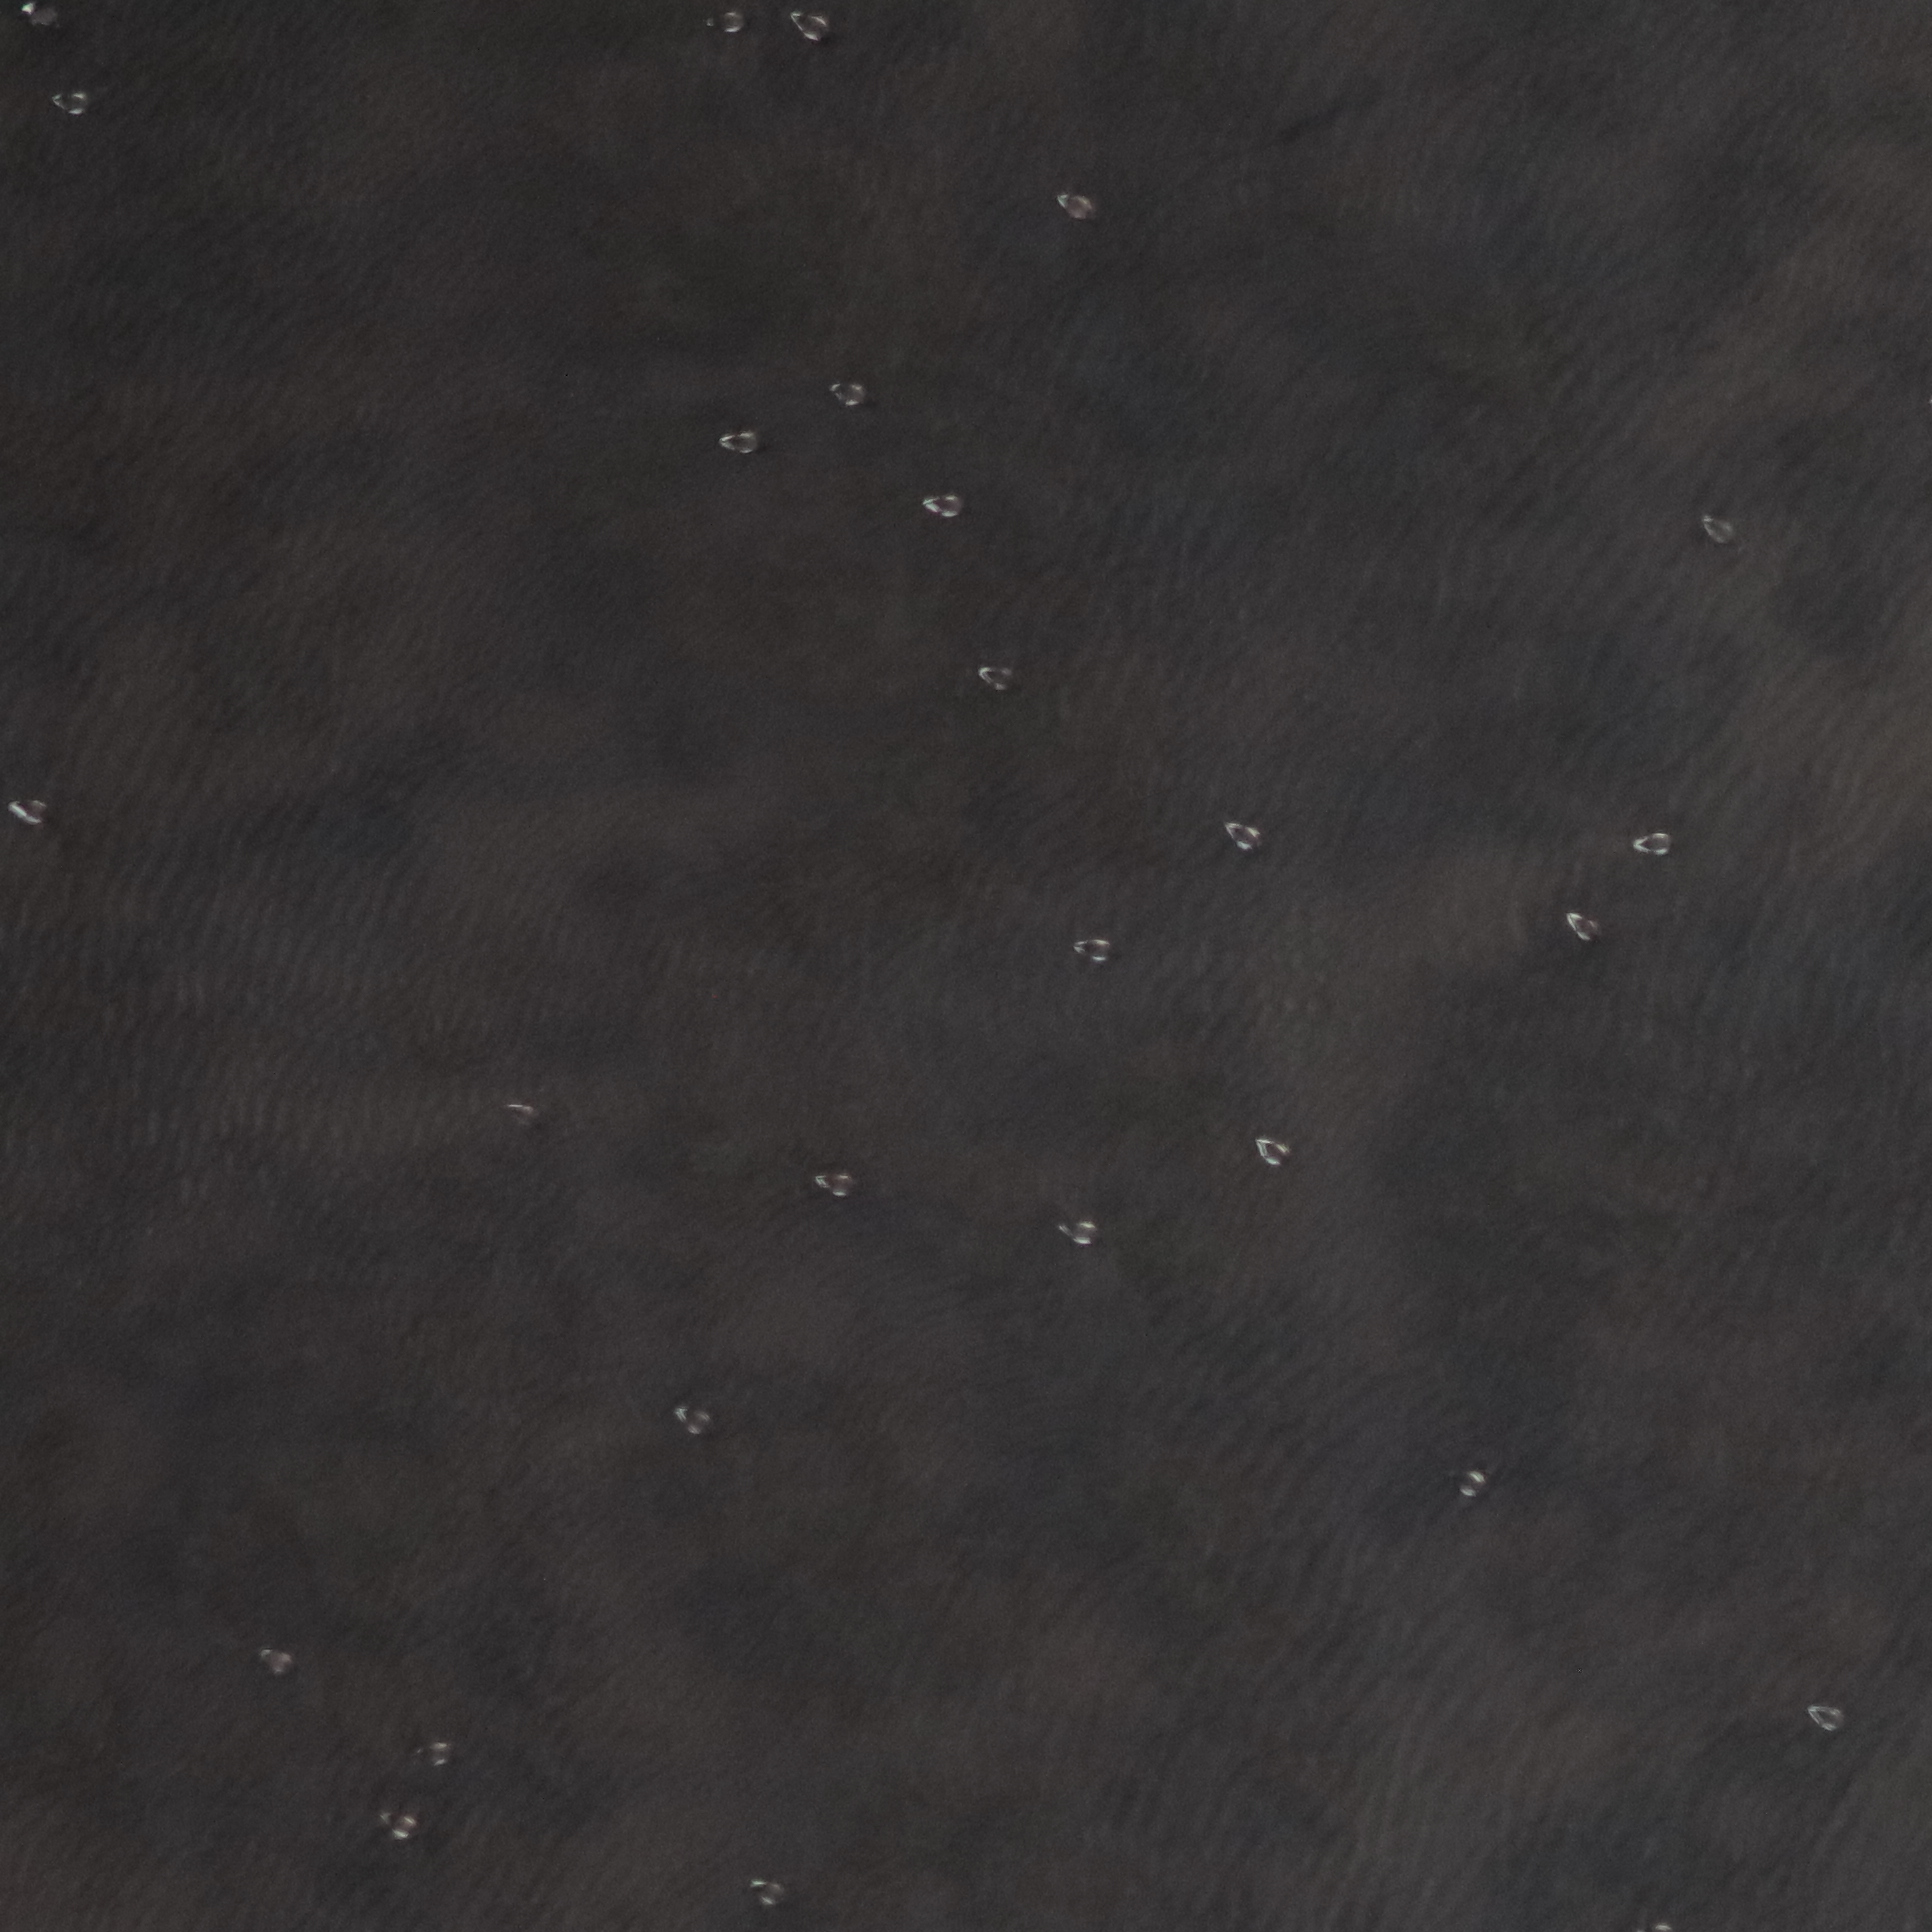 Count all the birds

25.